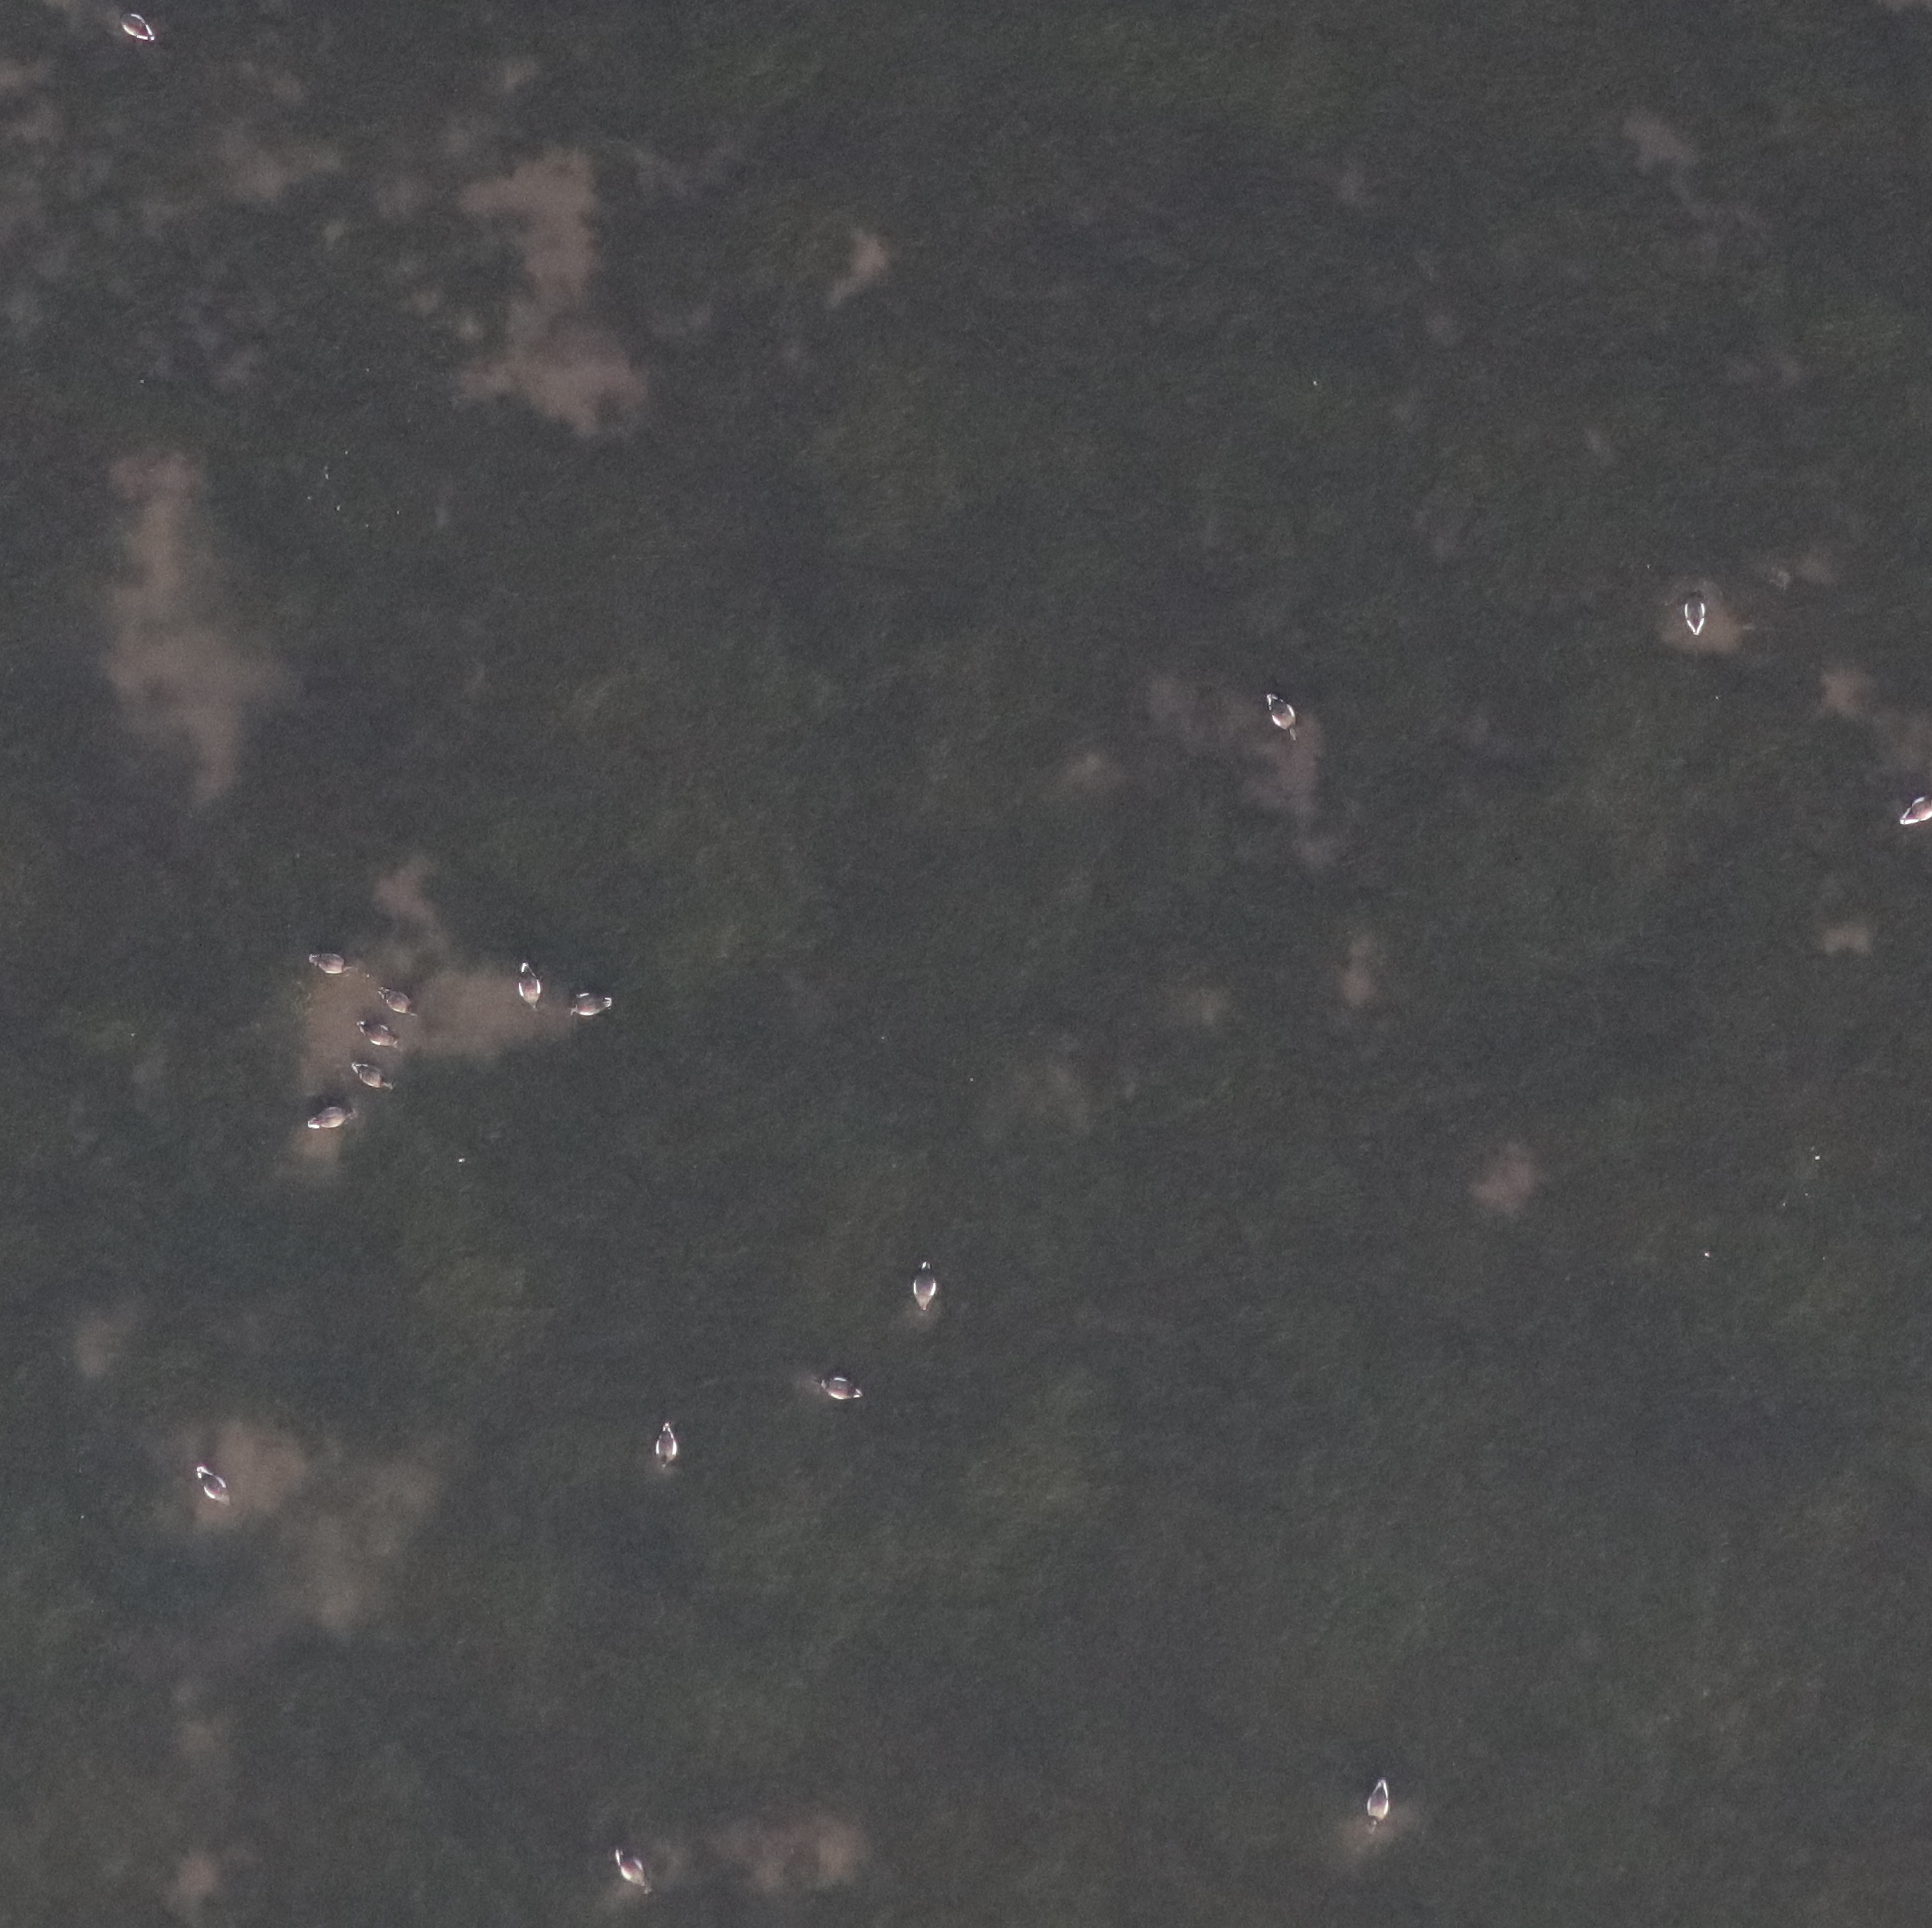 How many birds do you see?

17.